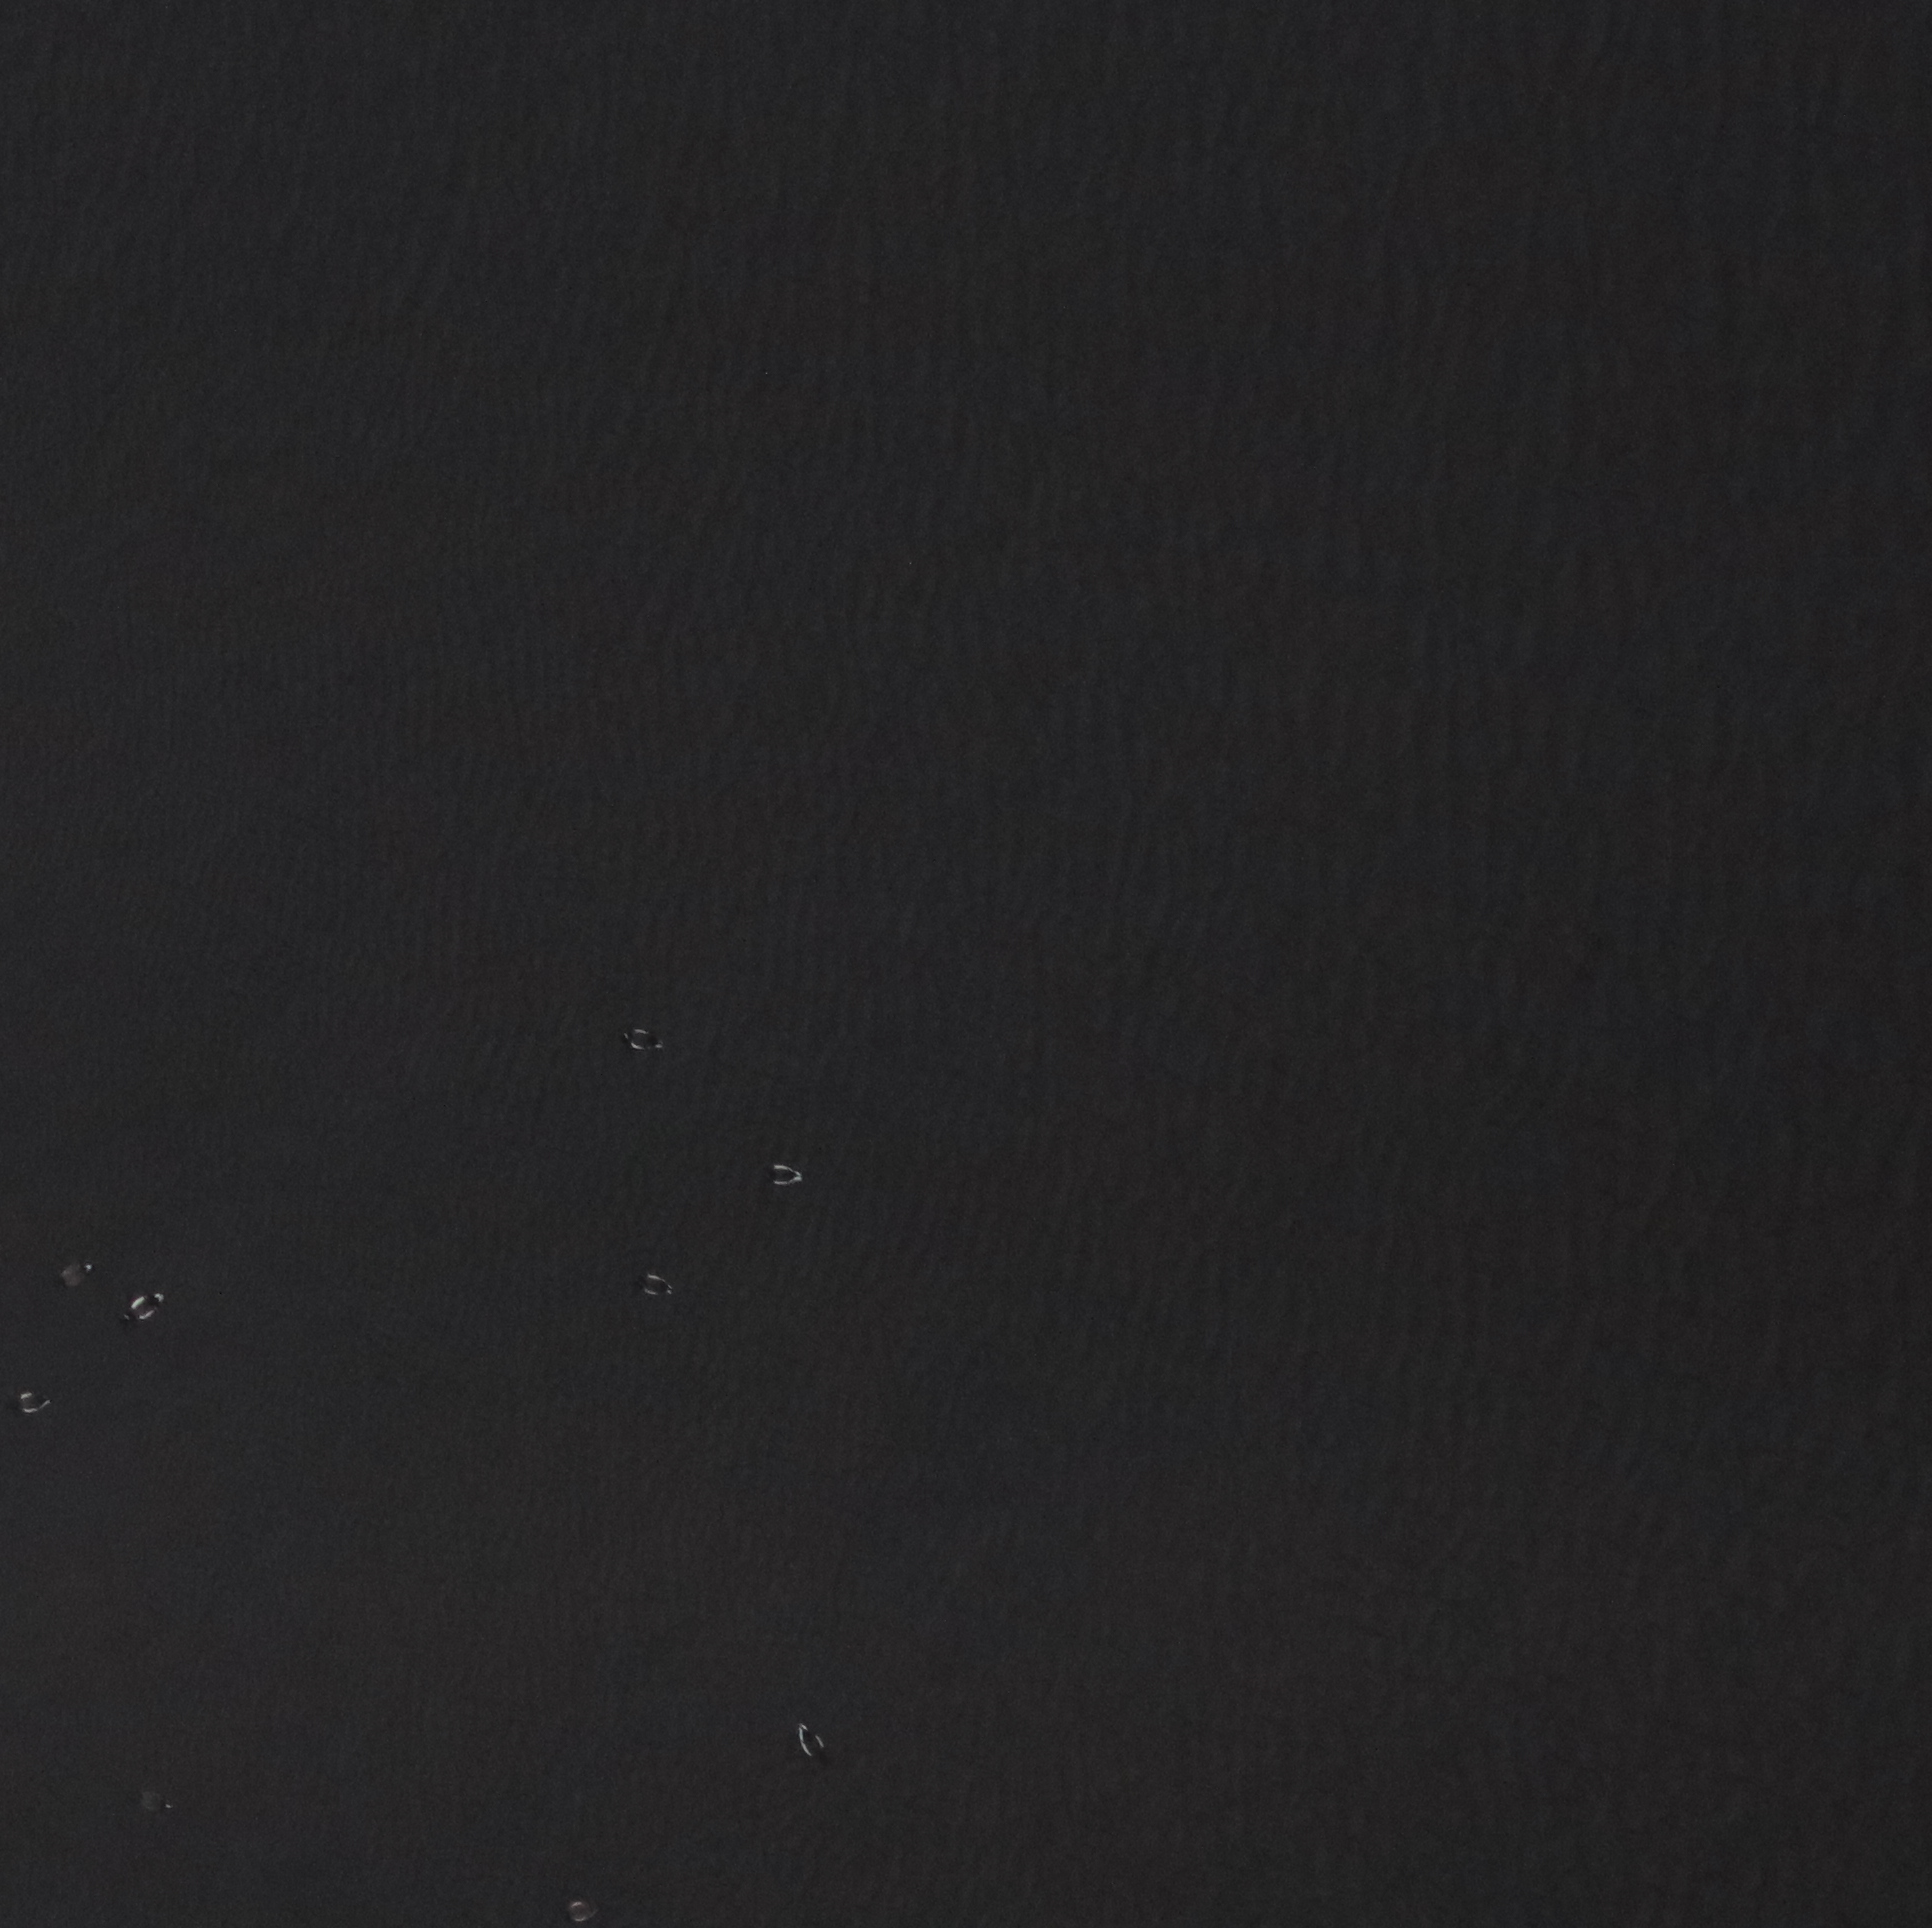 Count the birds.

9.